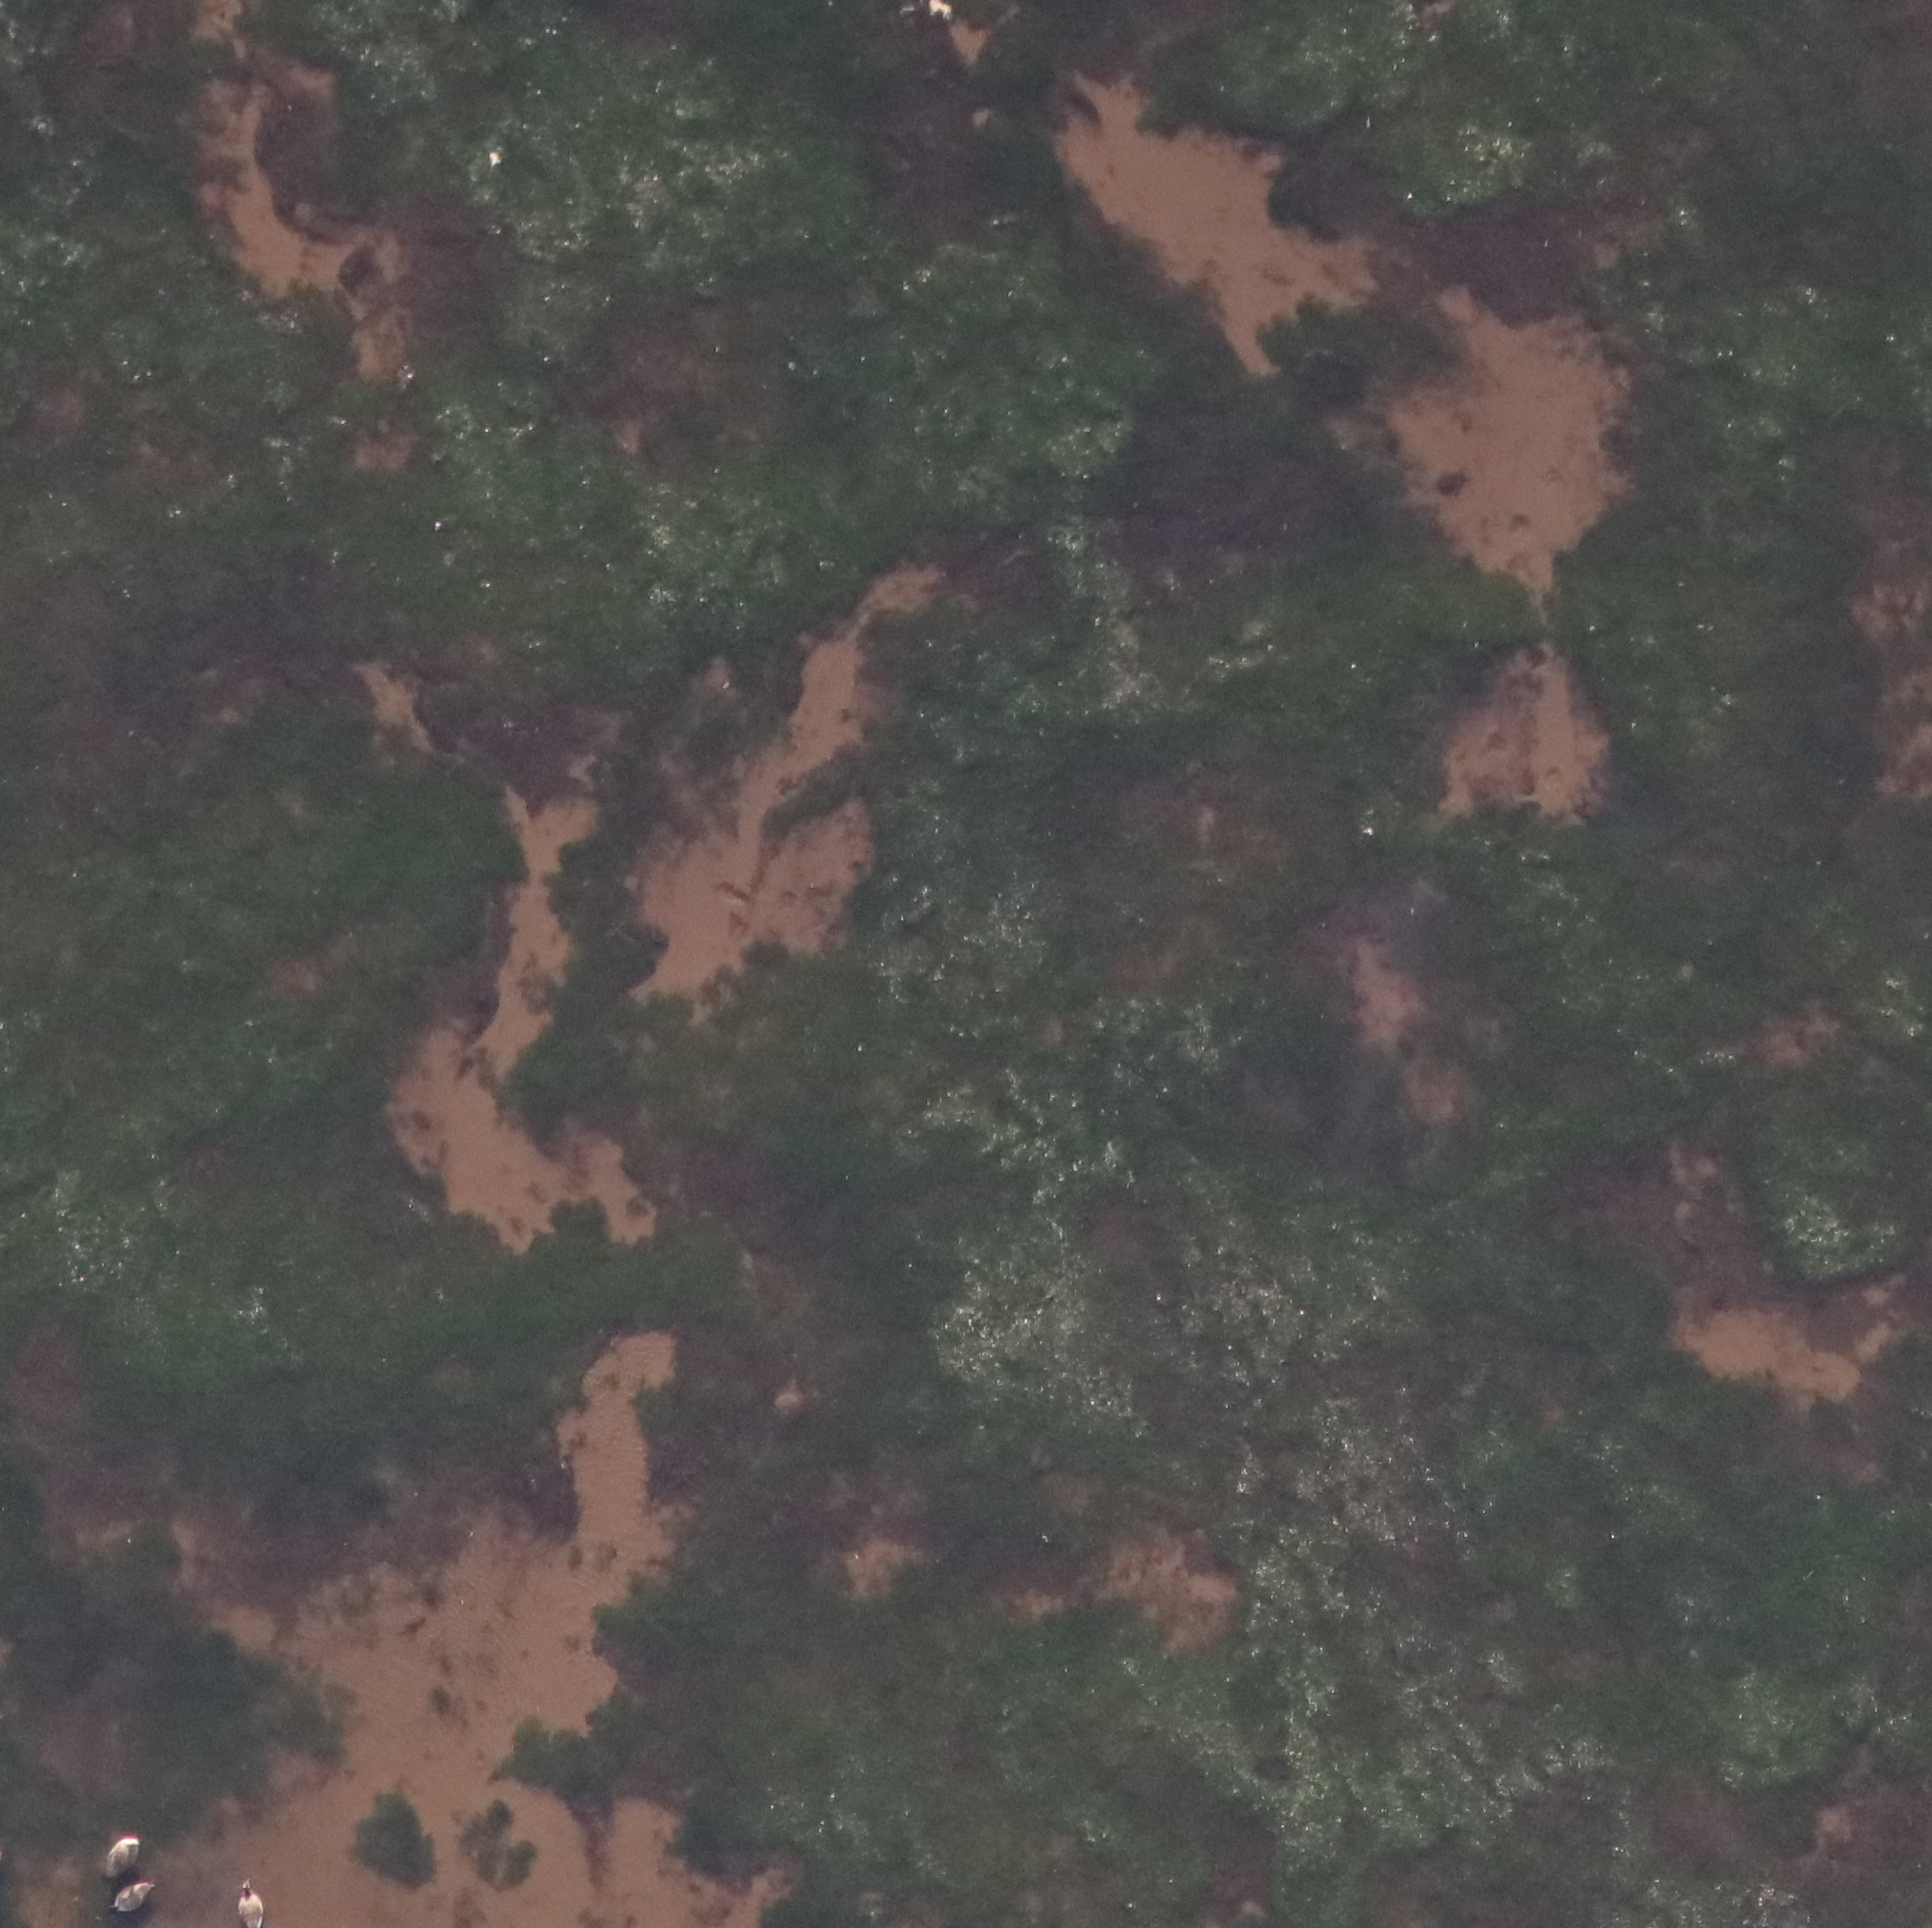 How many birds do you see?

3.